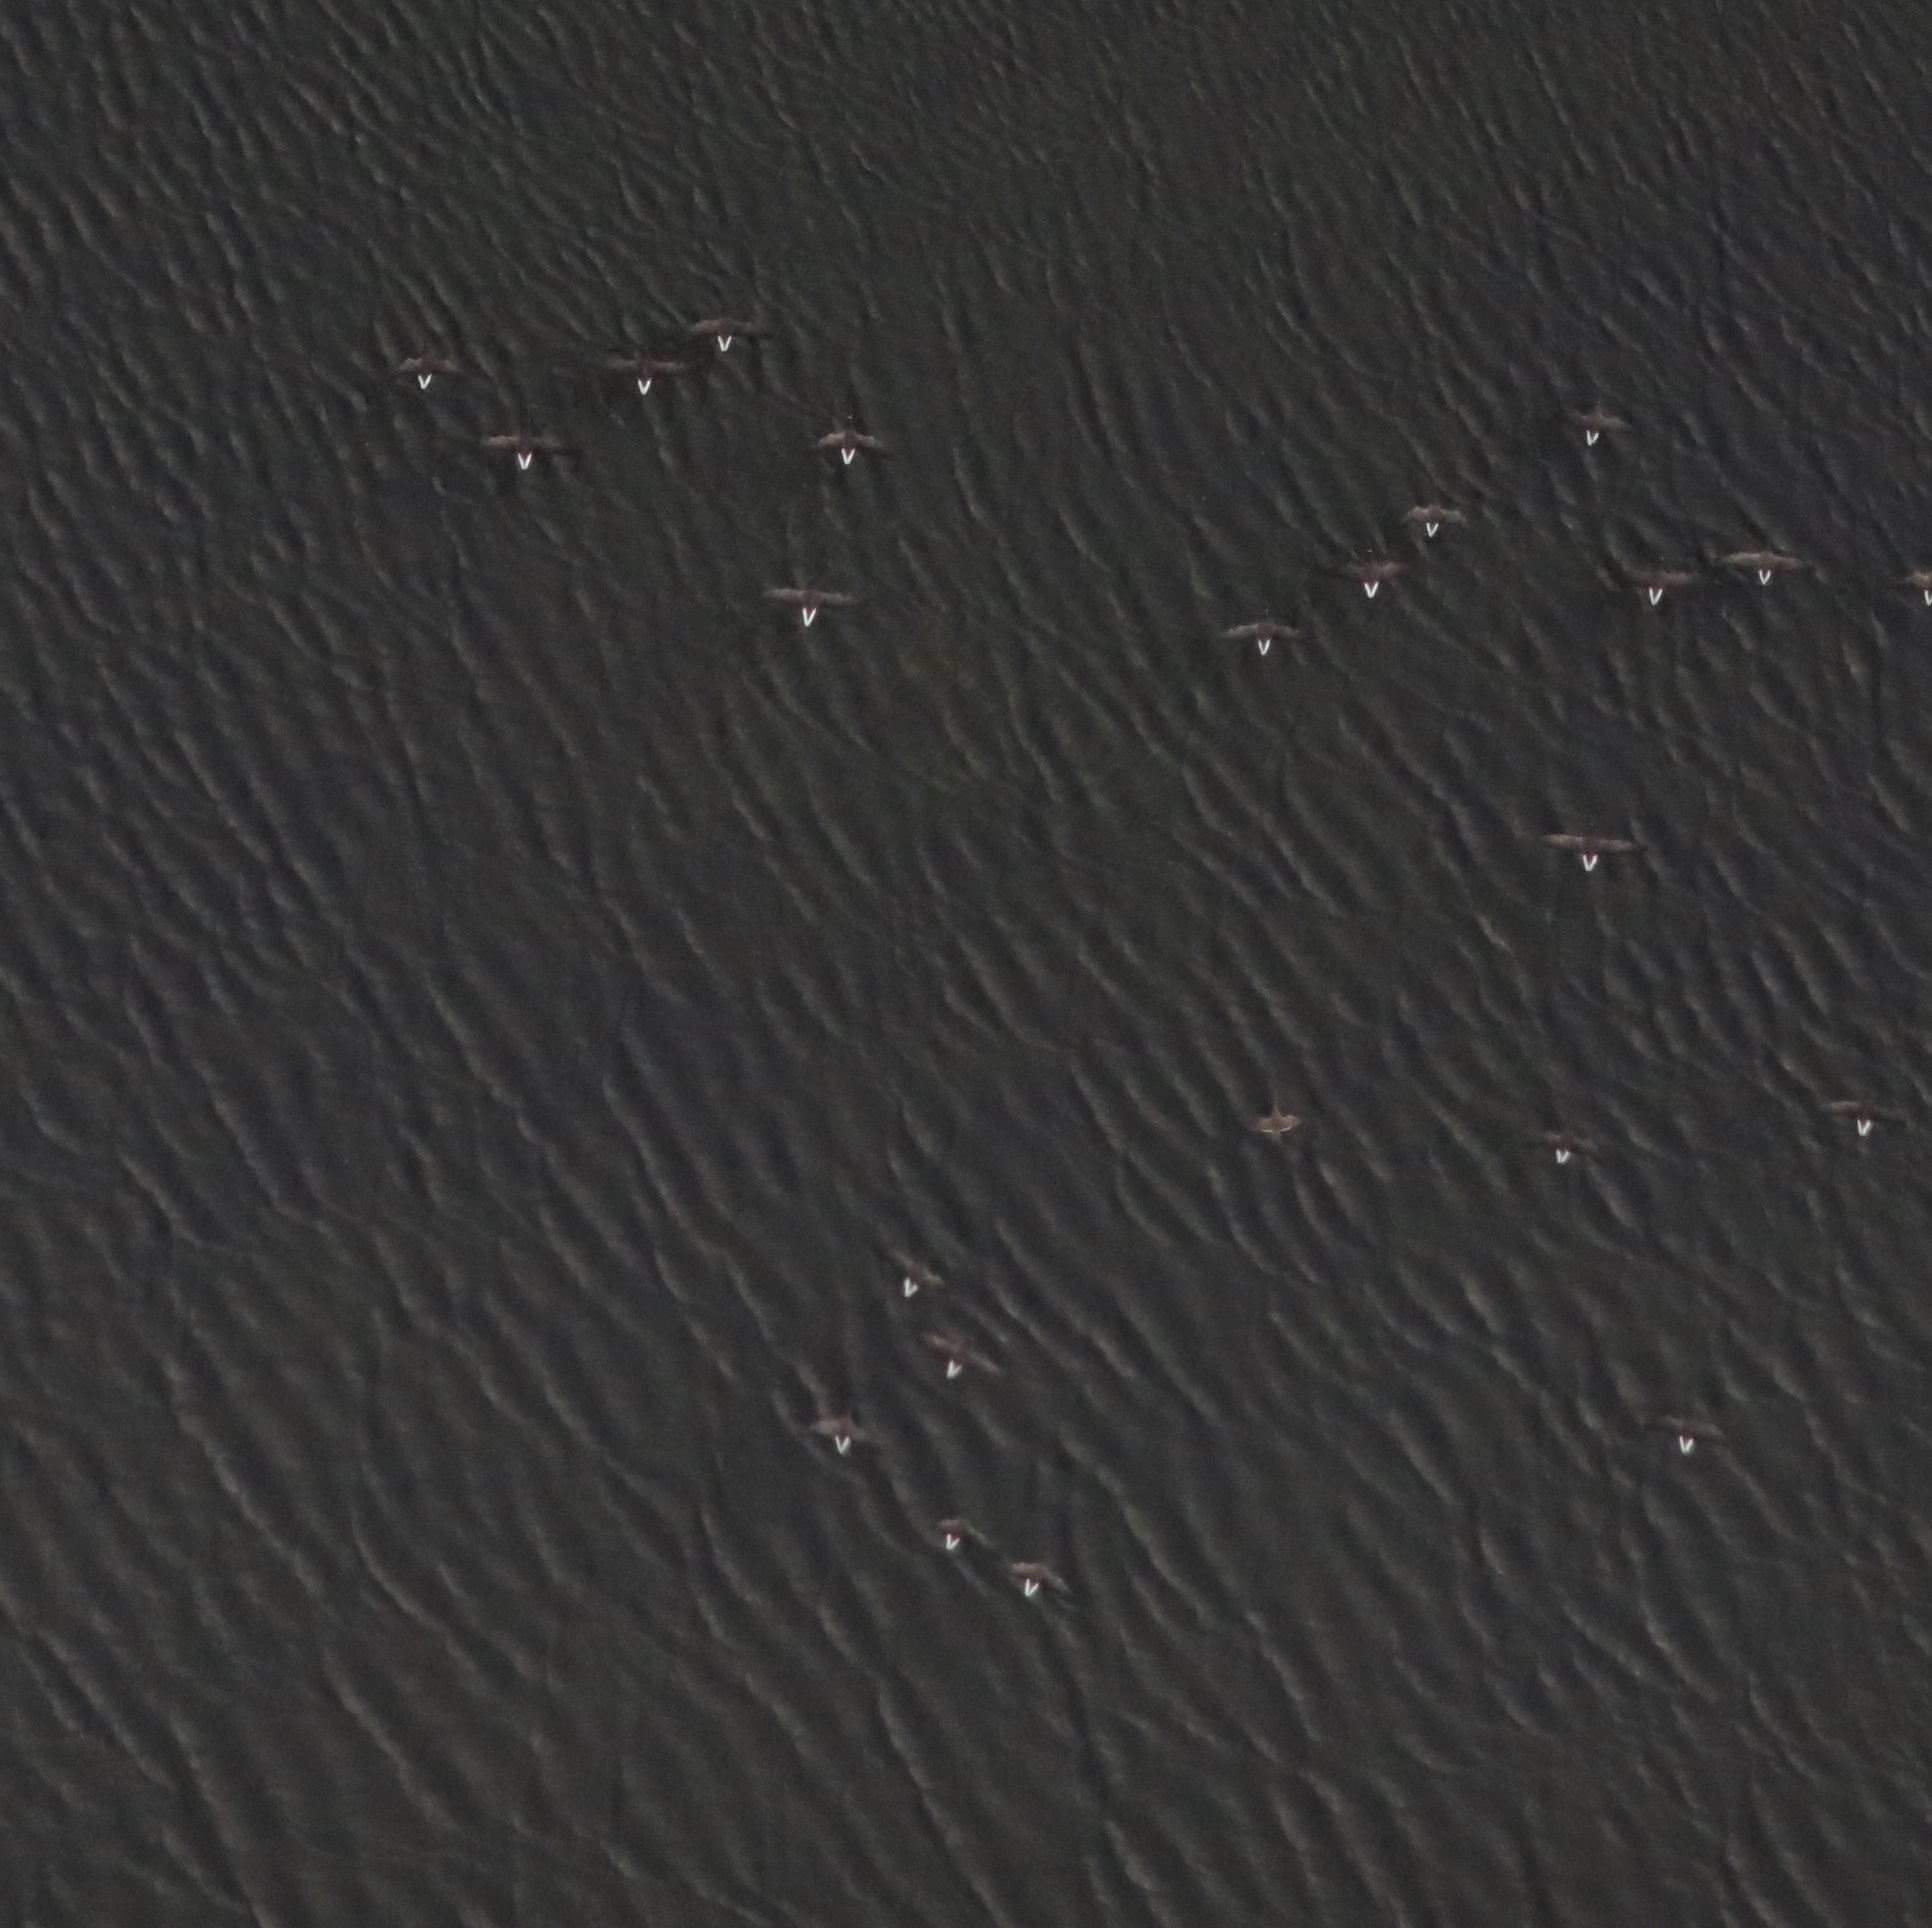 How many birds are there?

22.